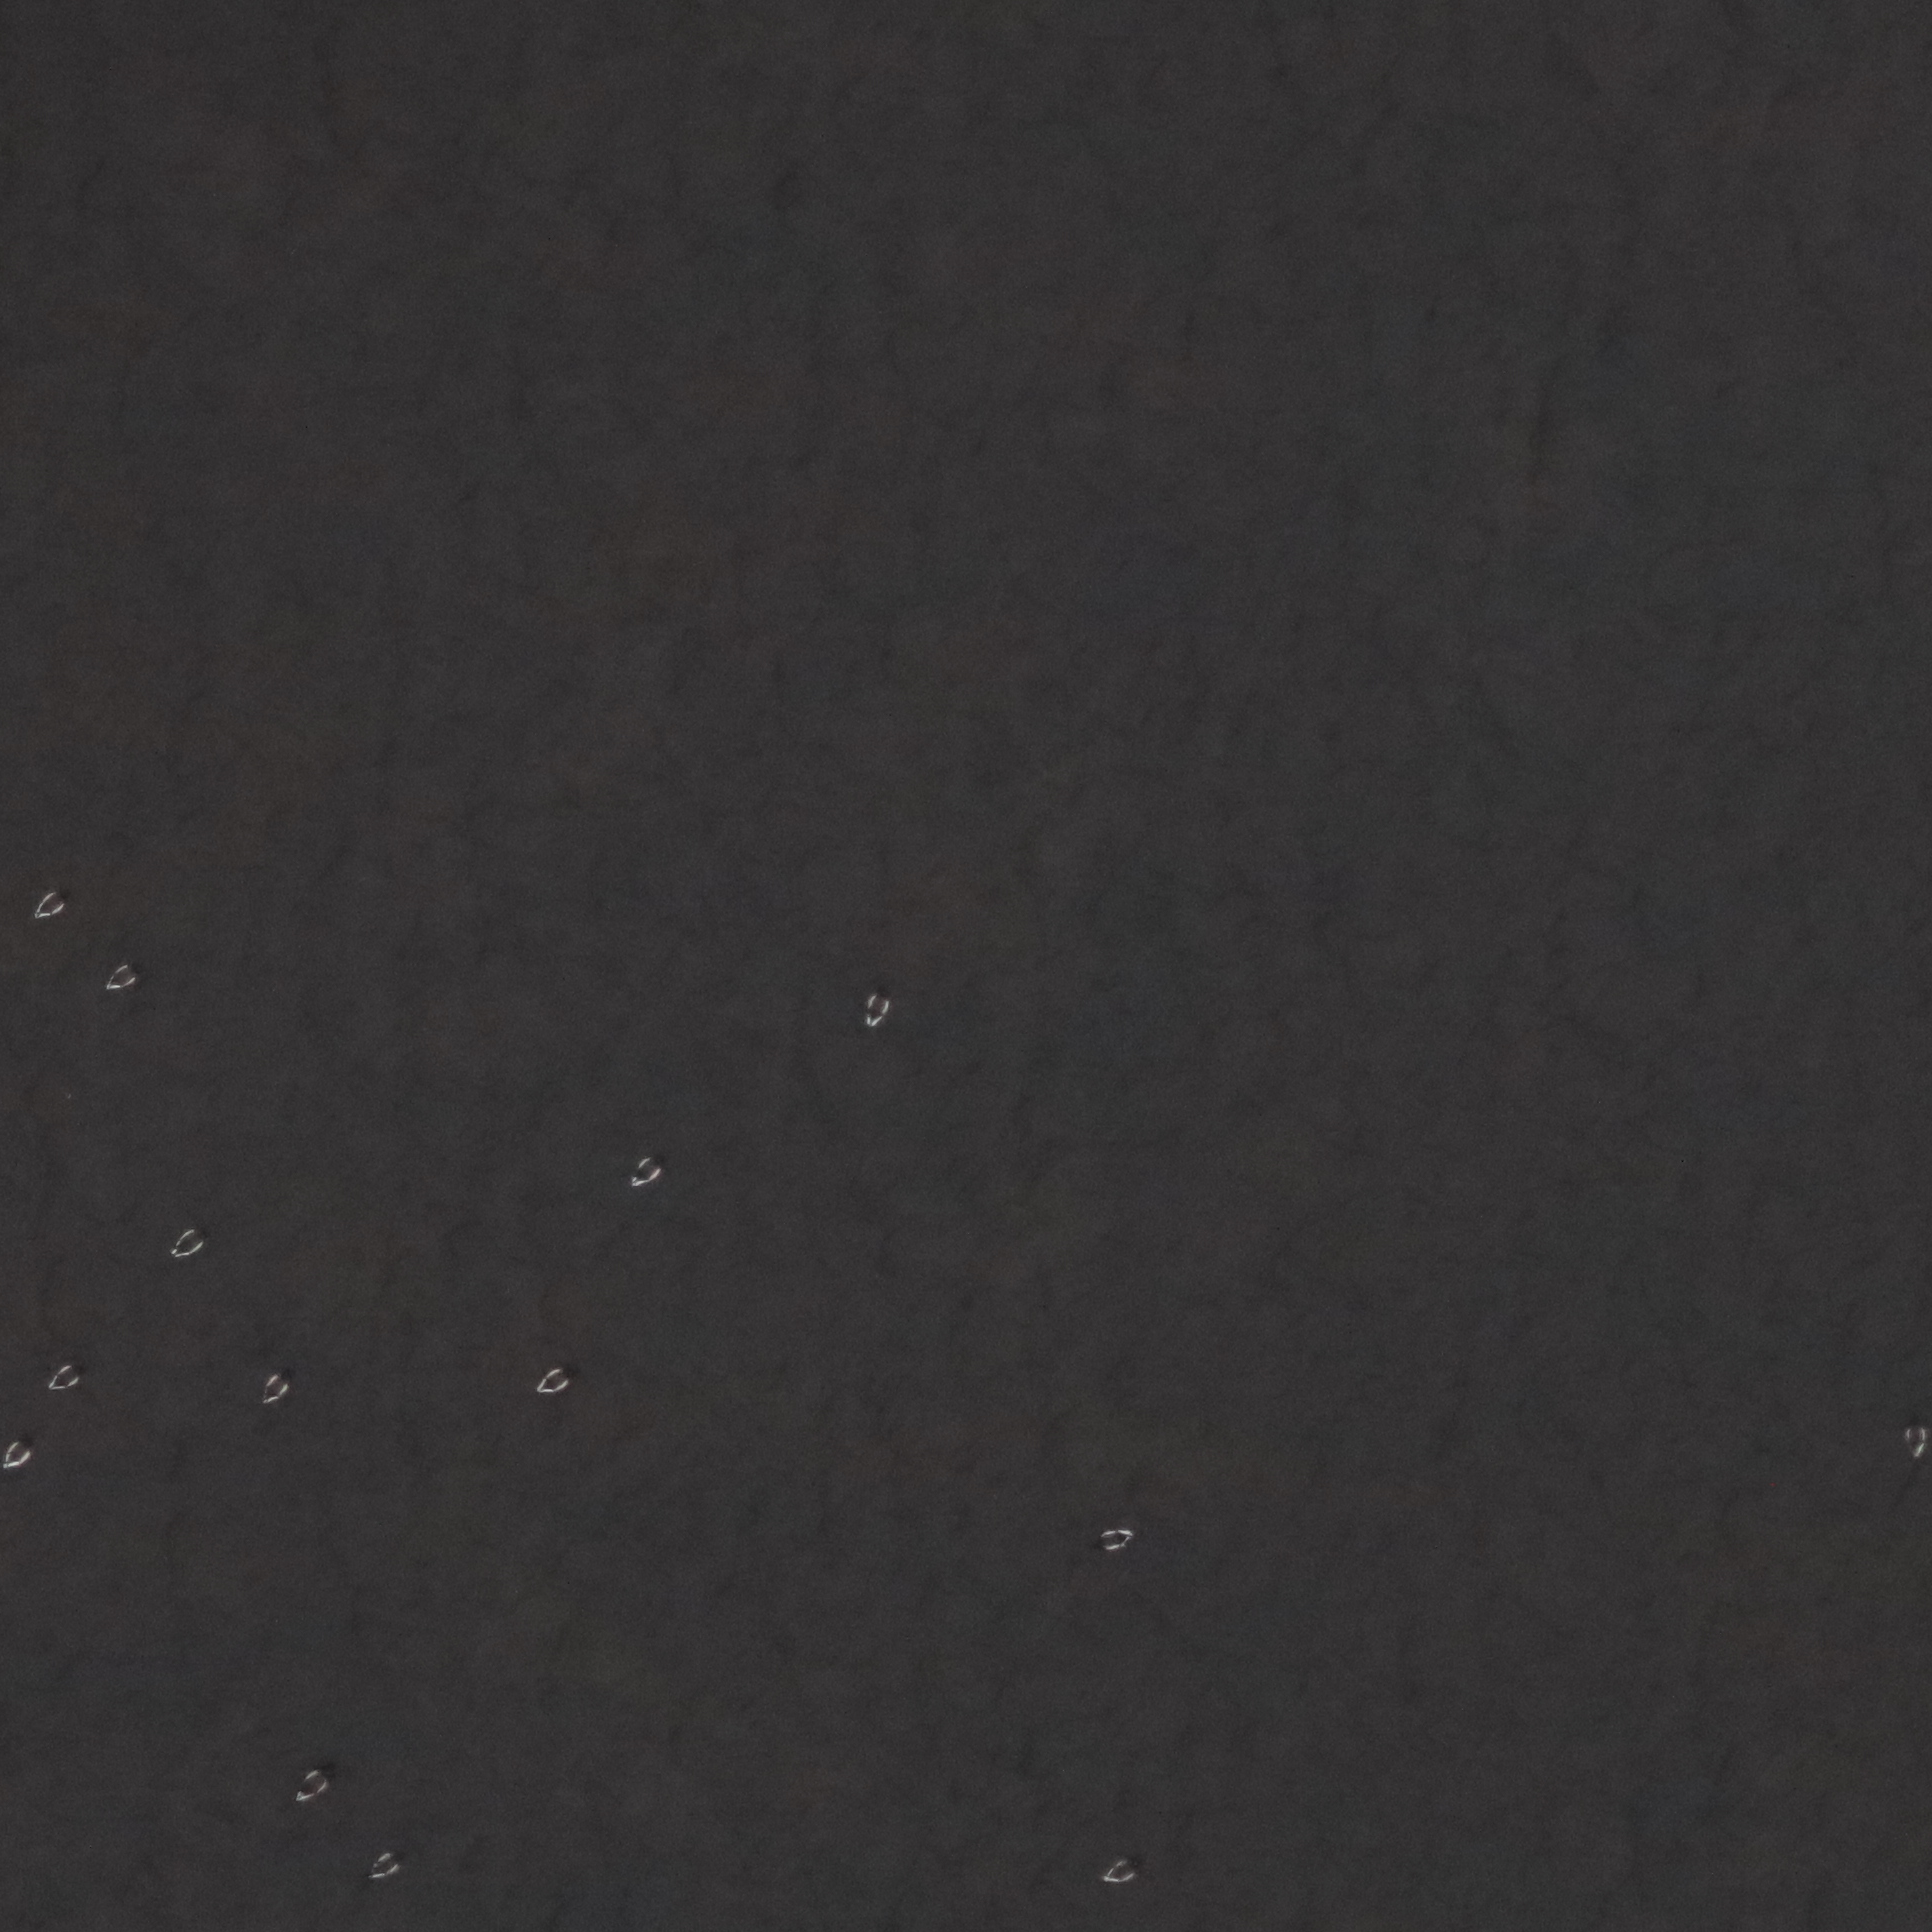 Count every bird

14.